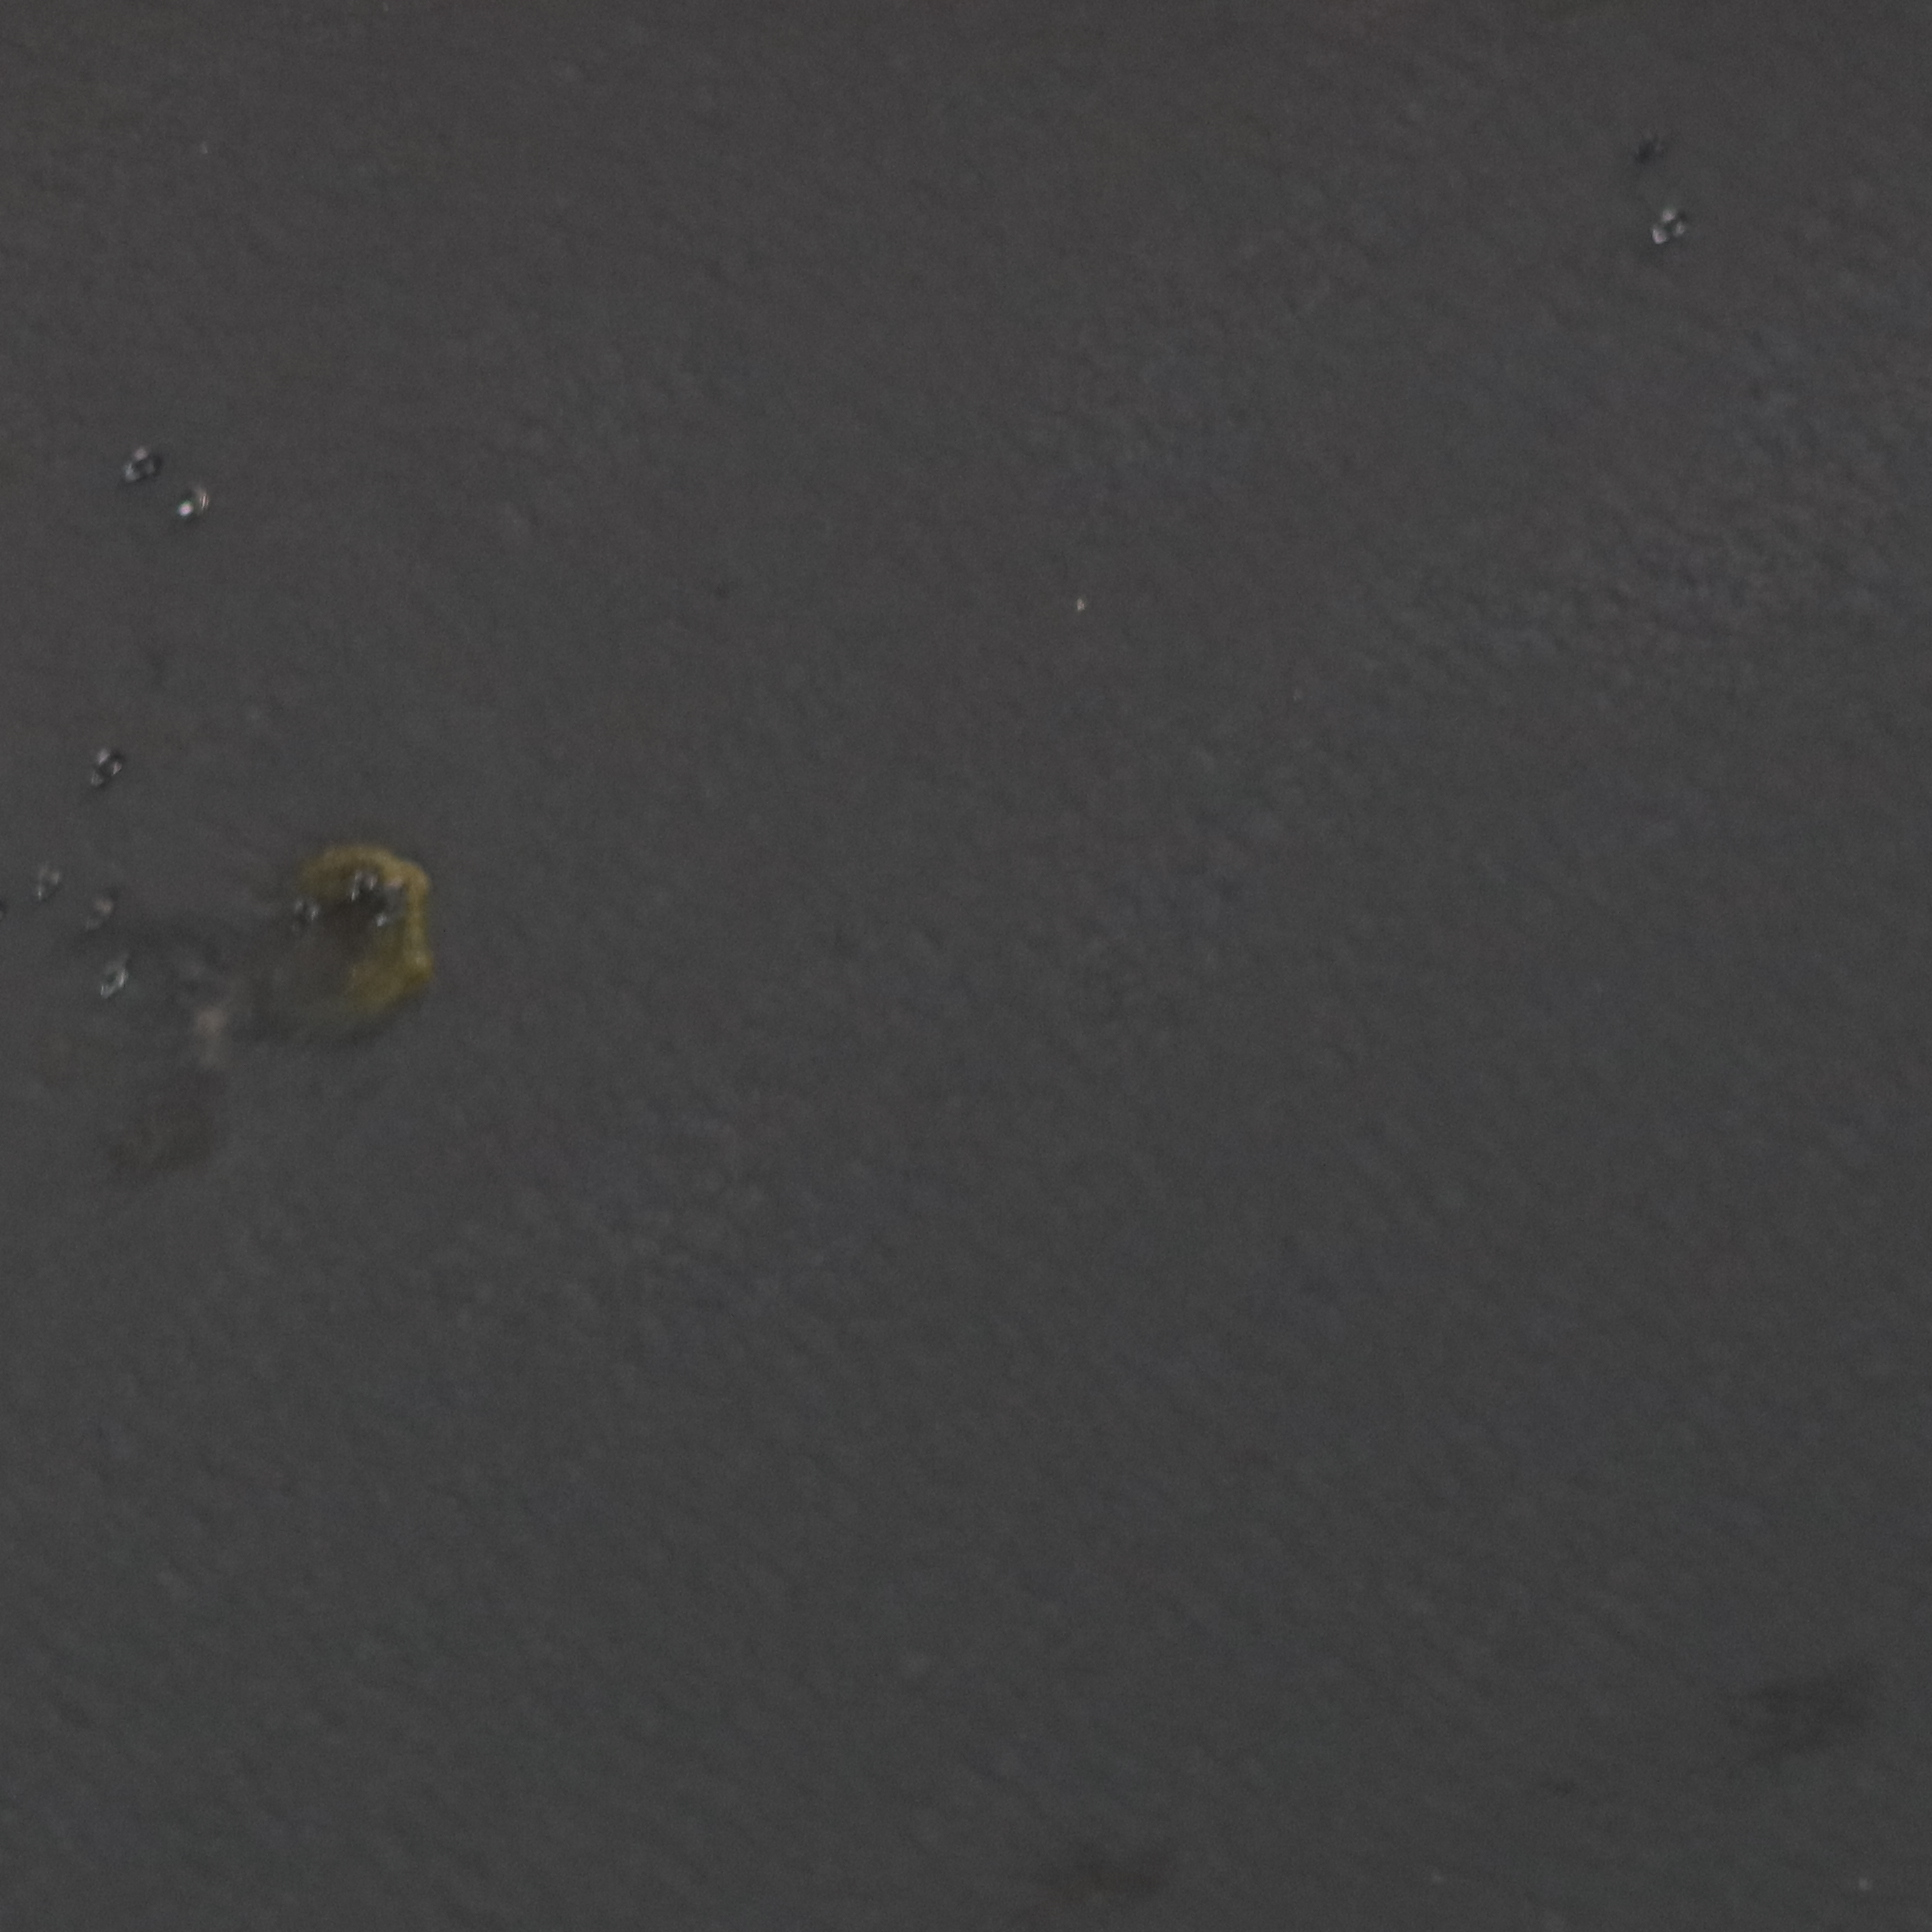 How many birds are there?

11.